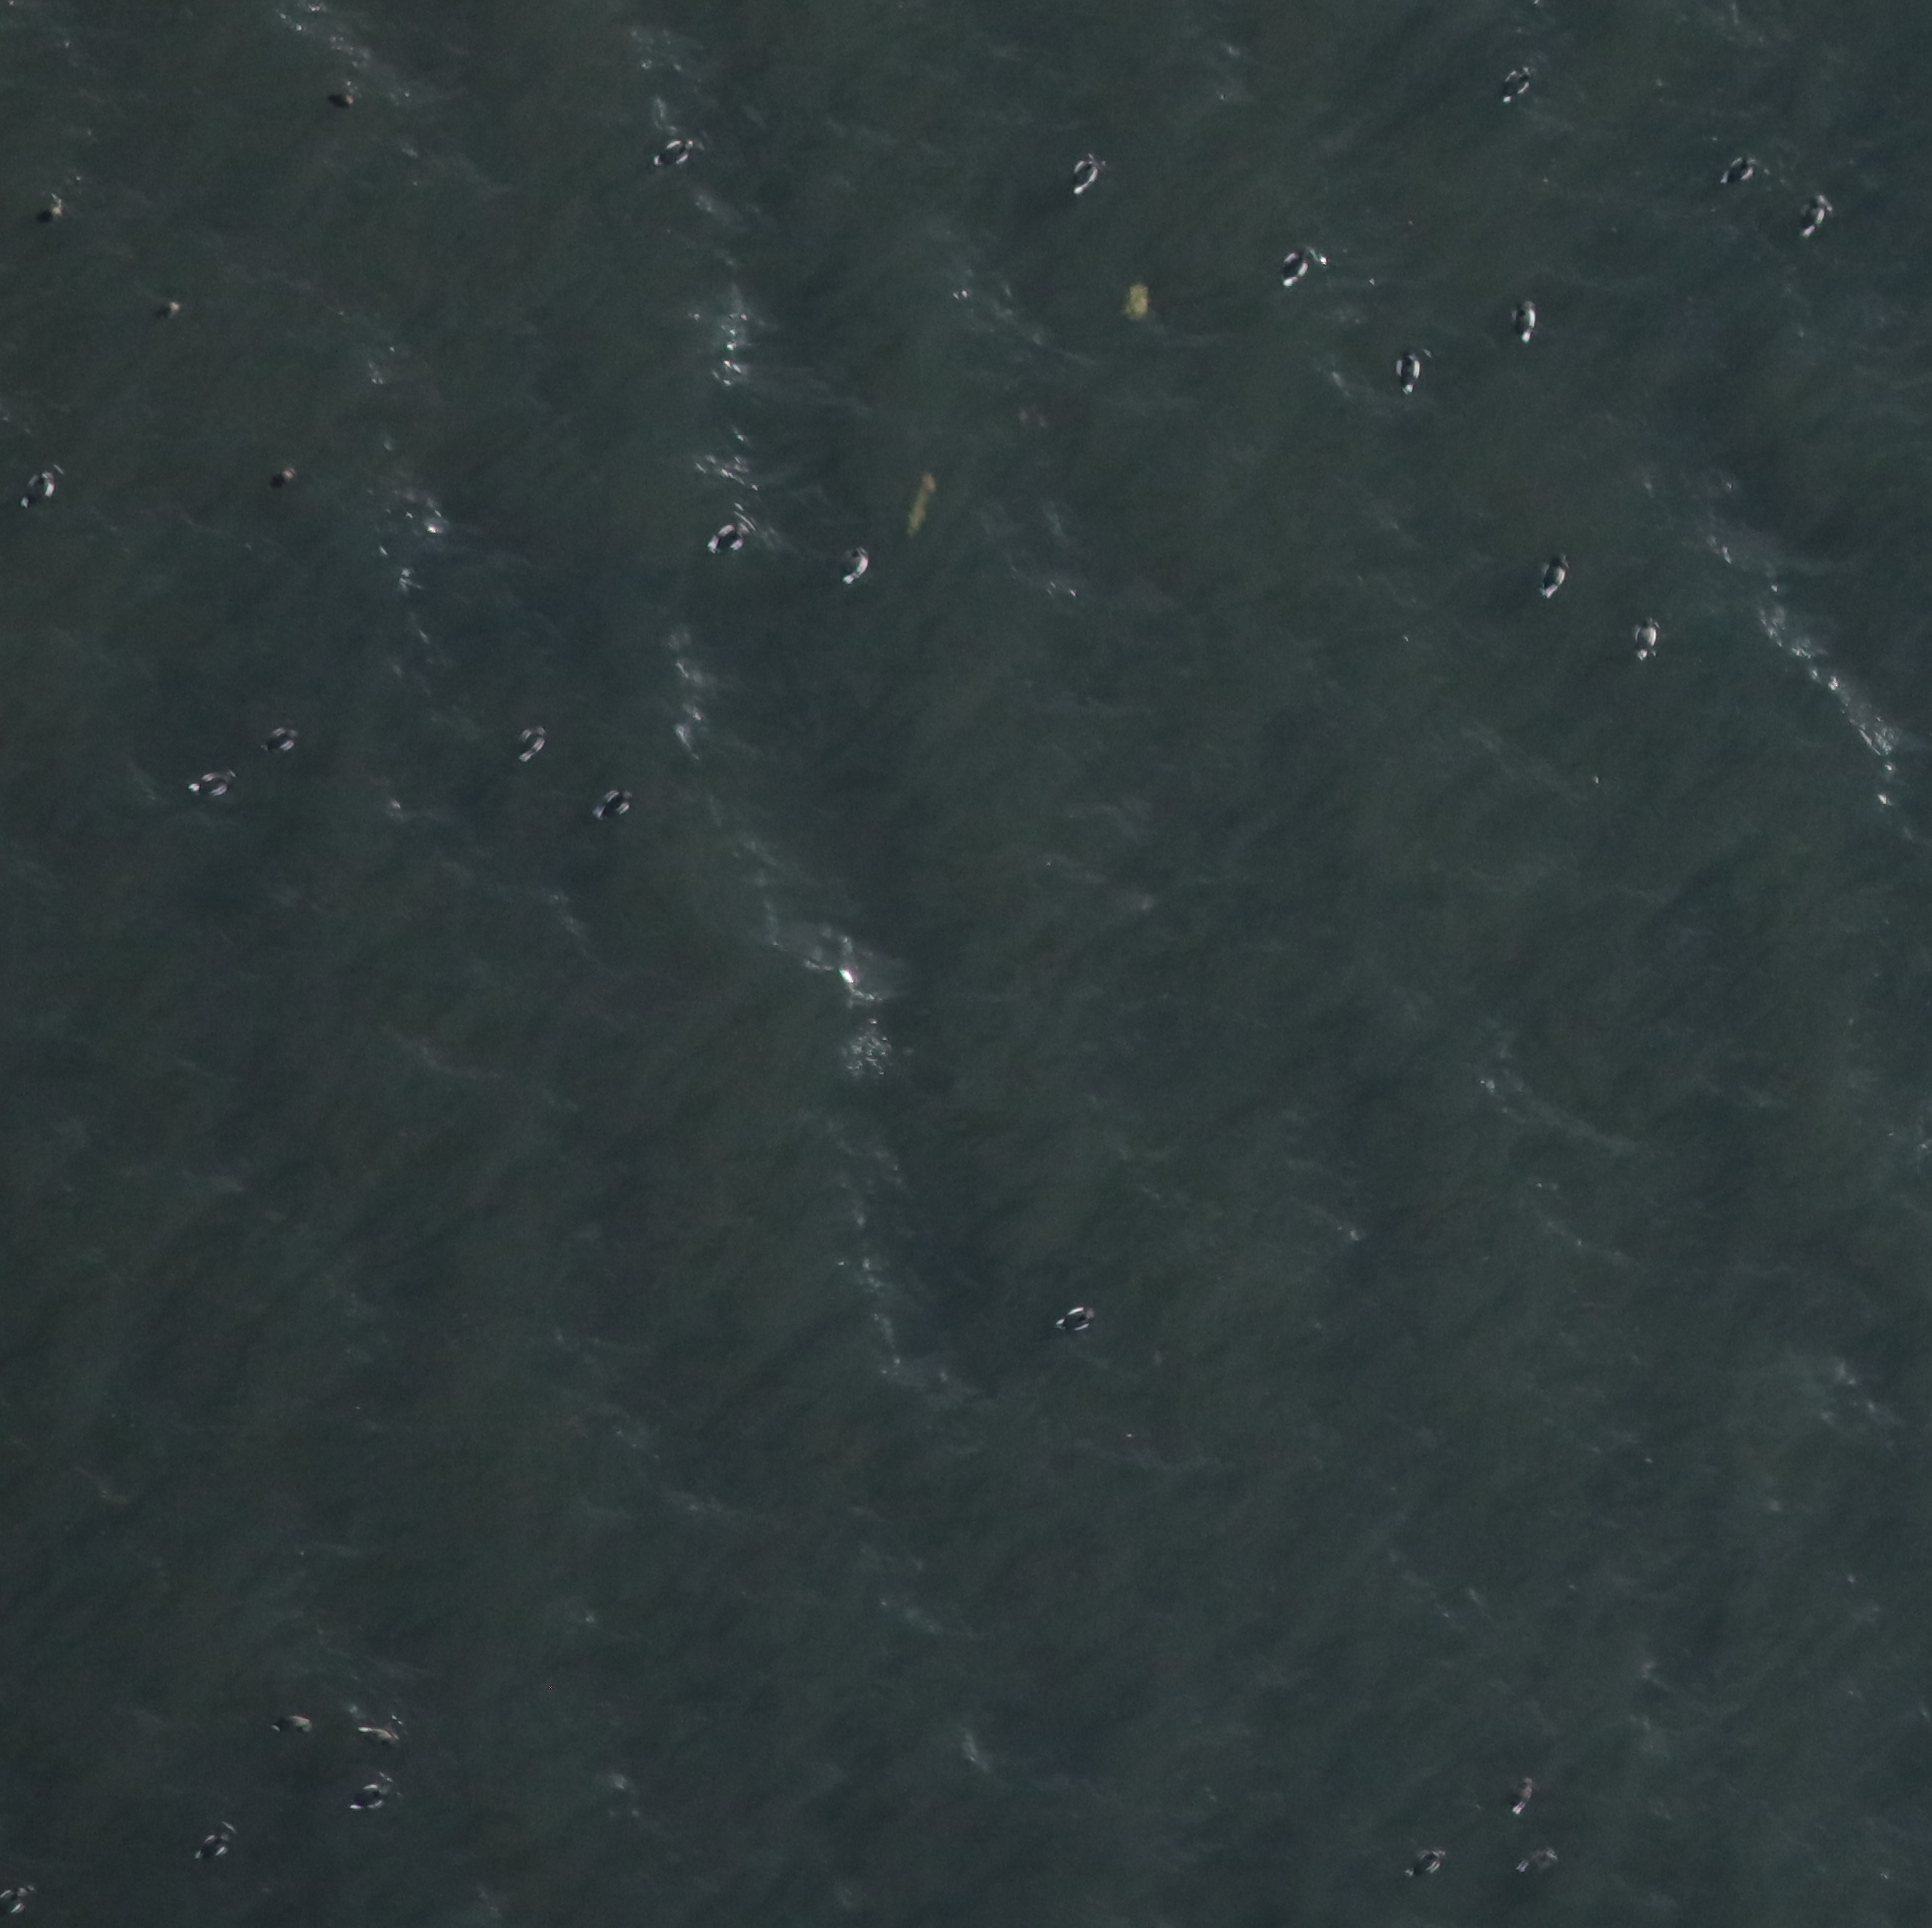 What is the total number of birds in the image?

30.